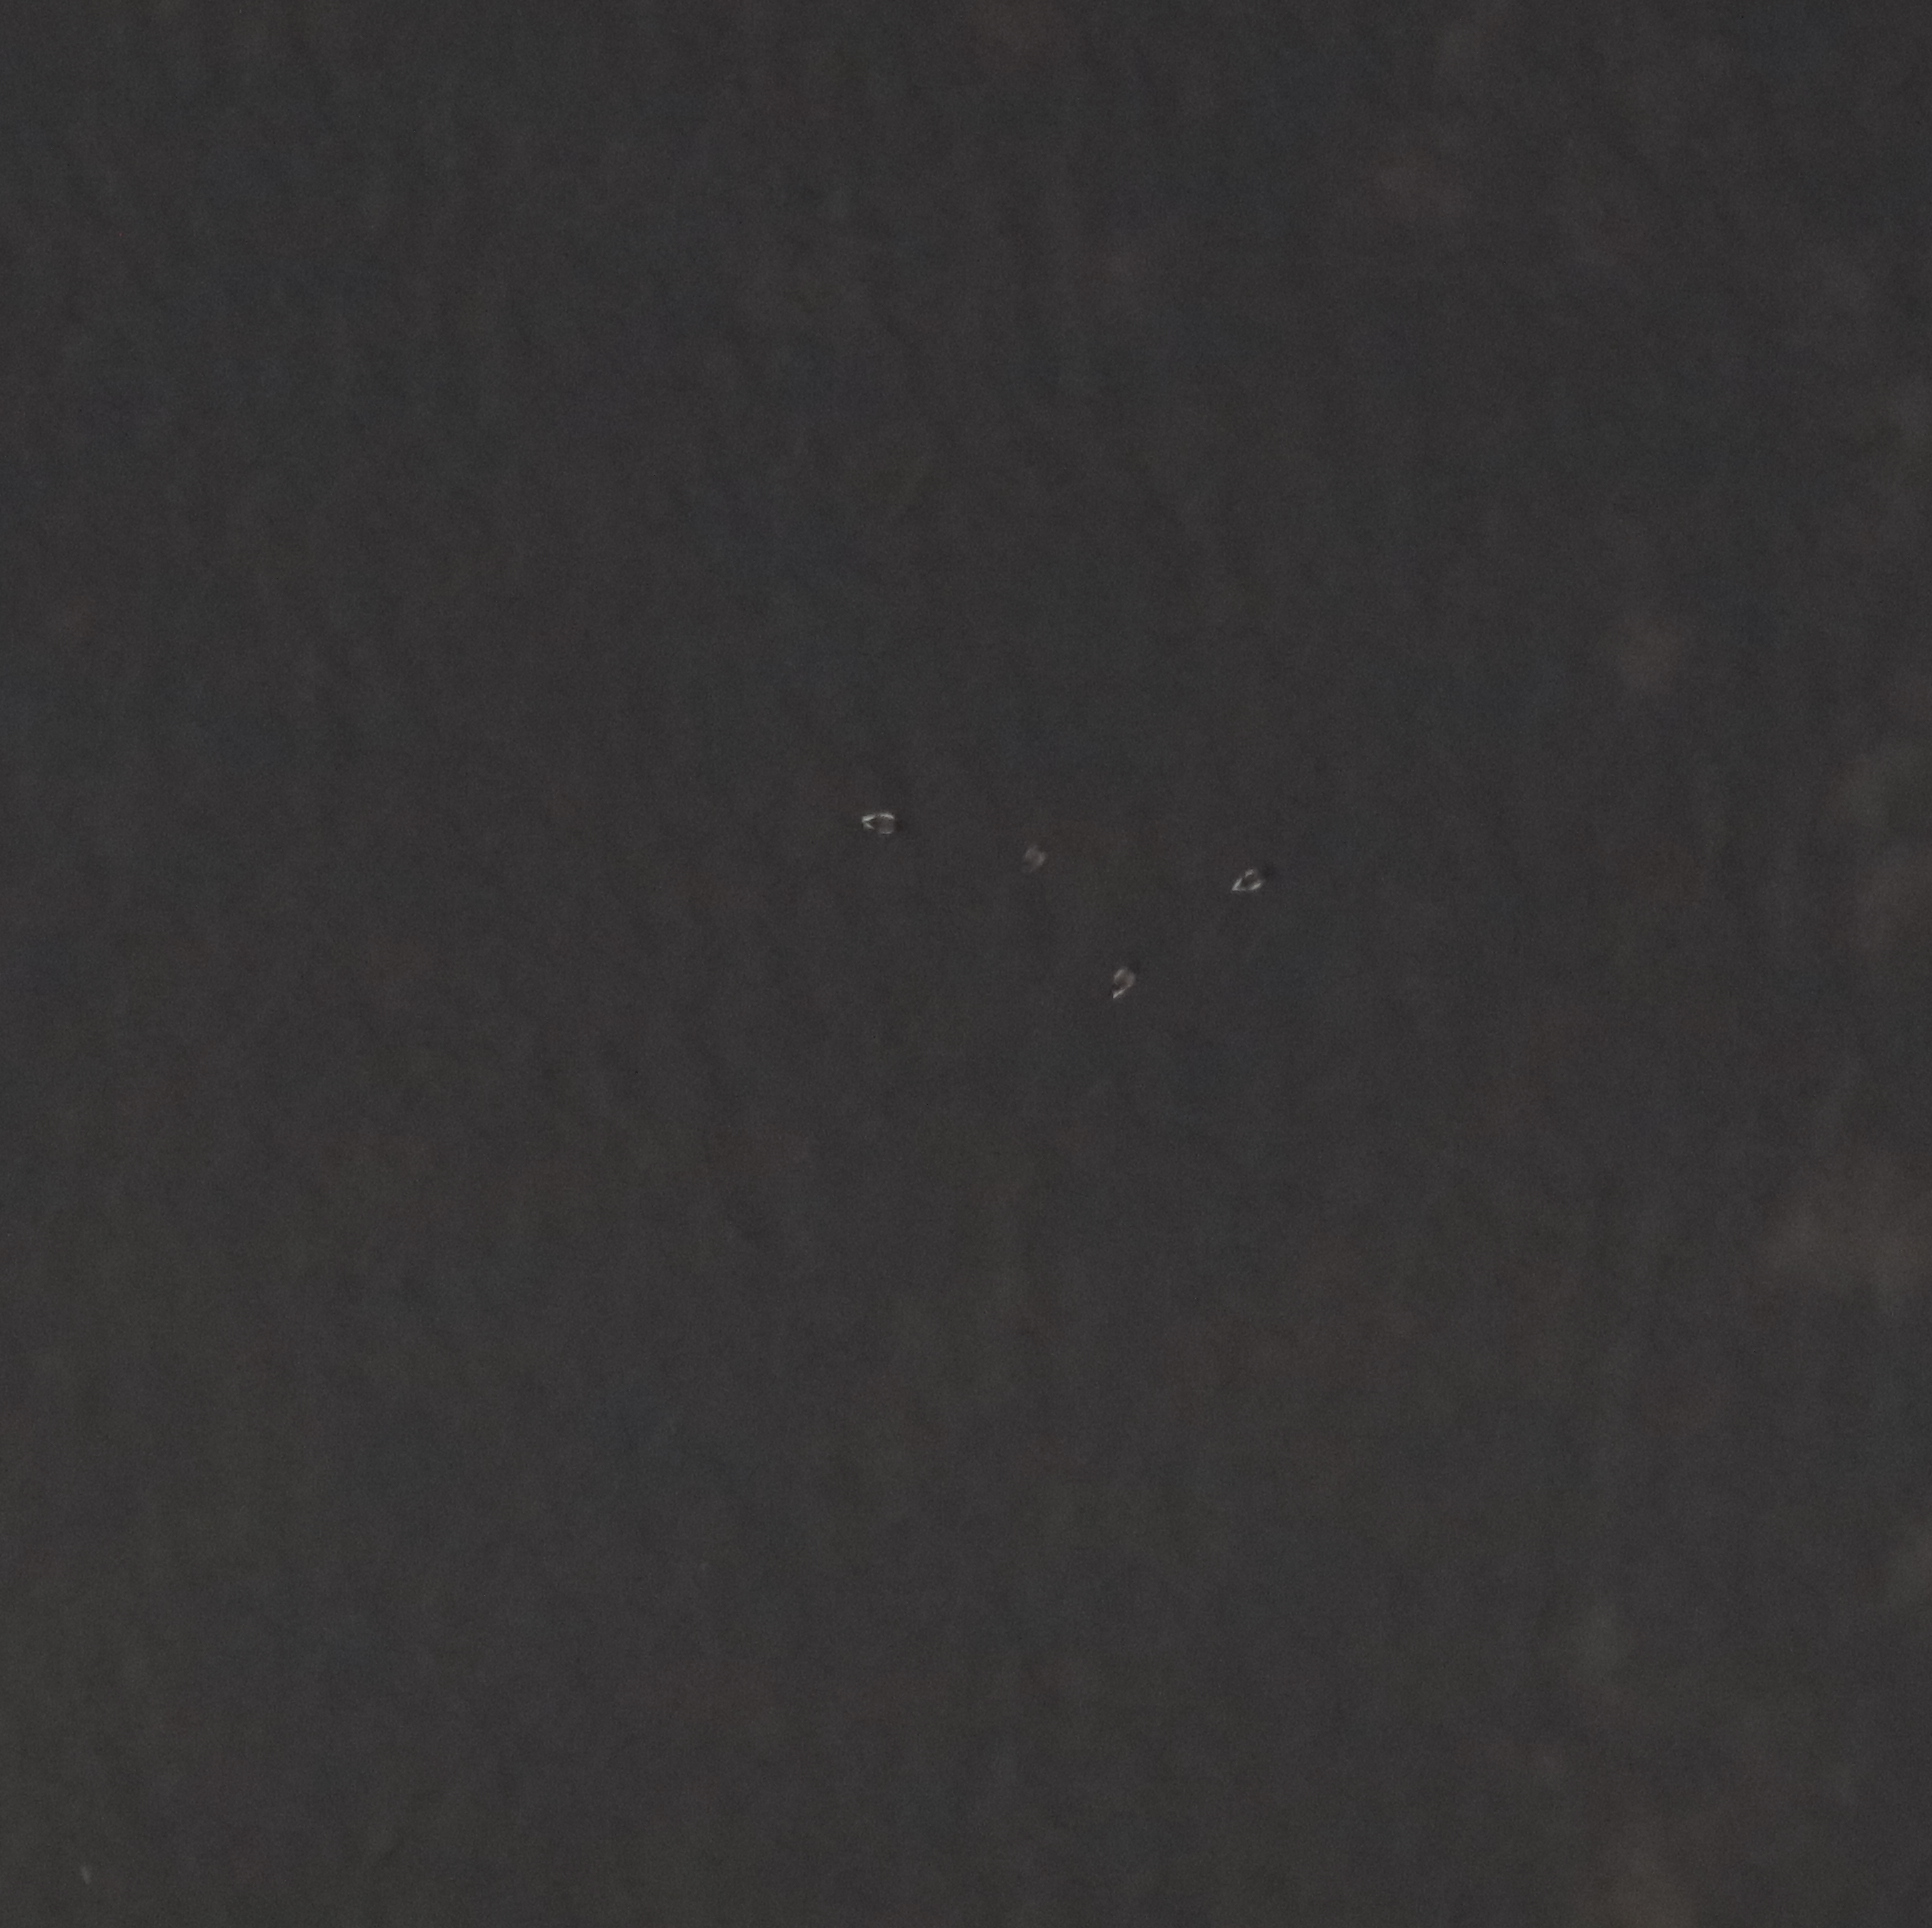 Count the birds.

4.